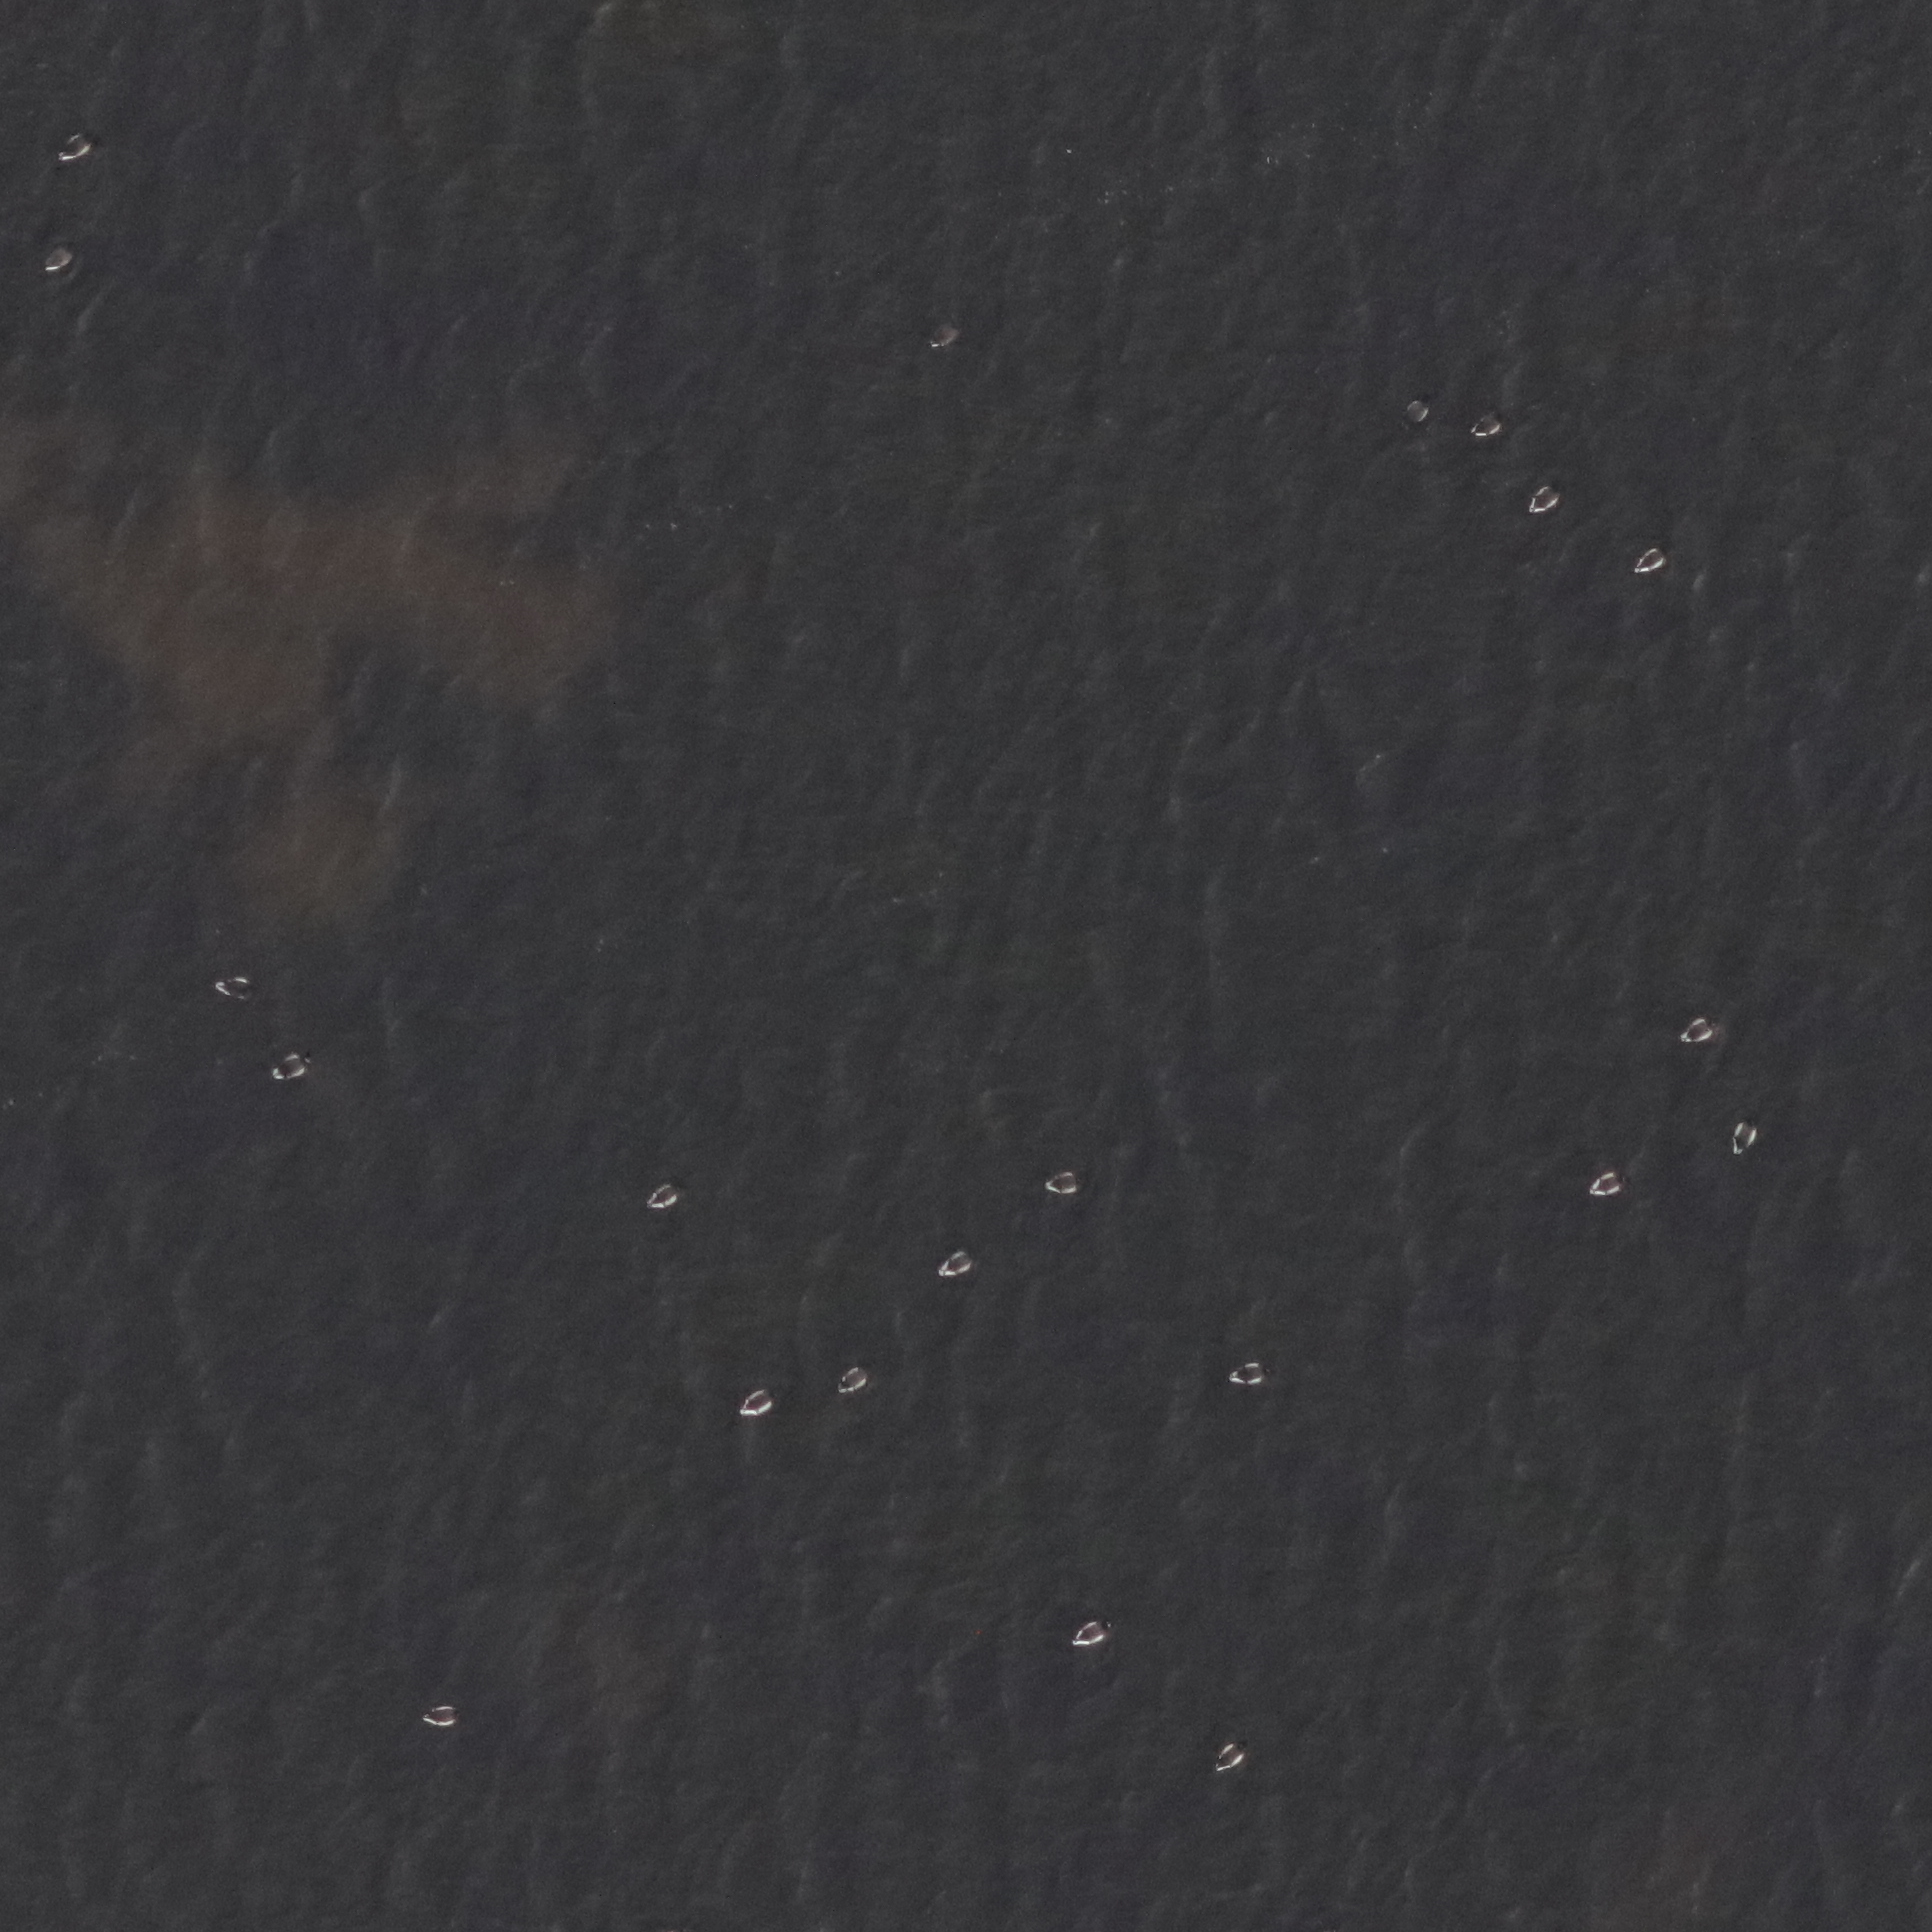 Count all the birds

21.